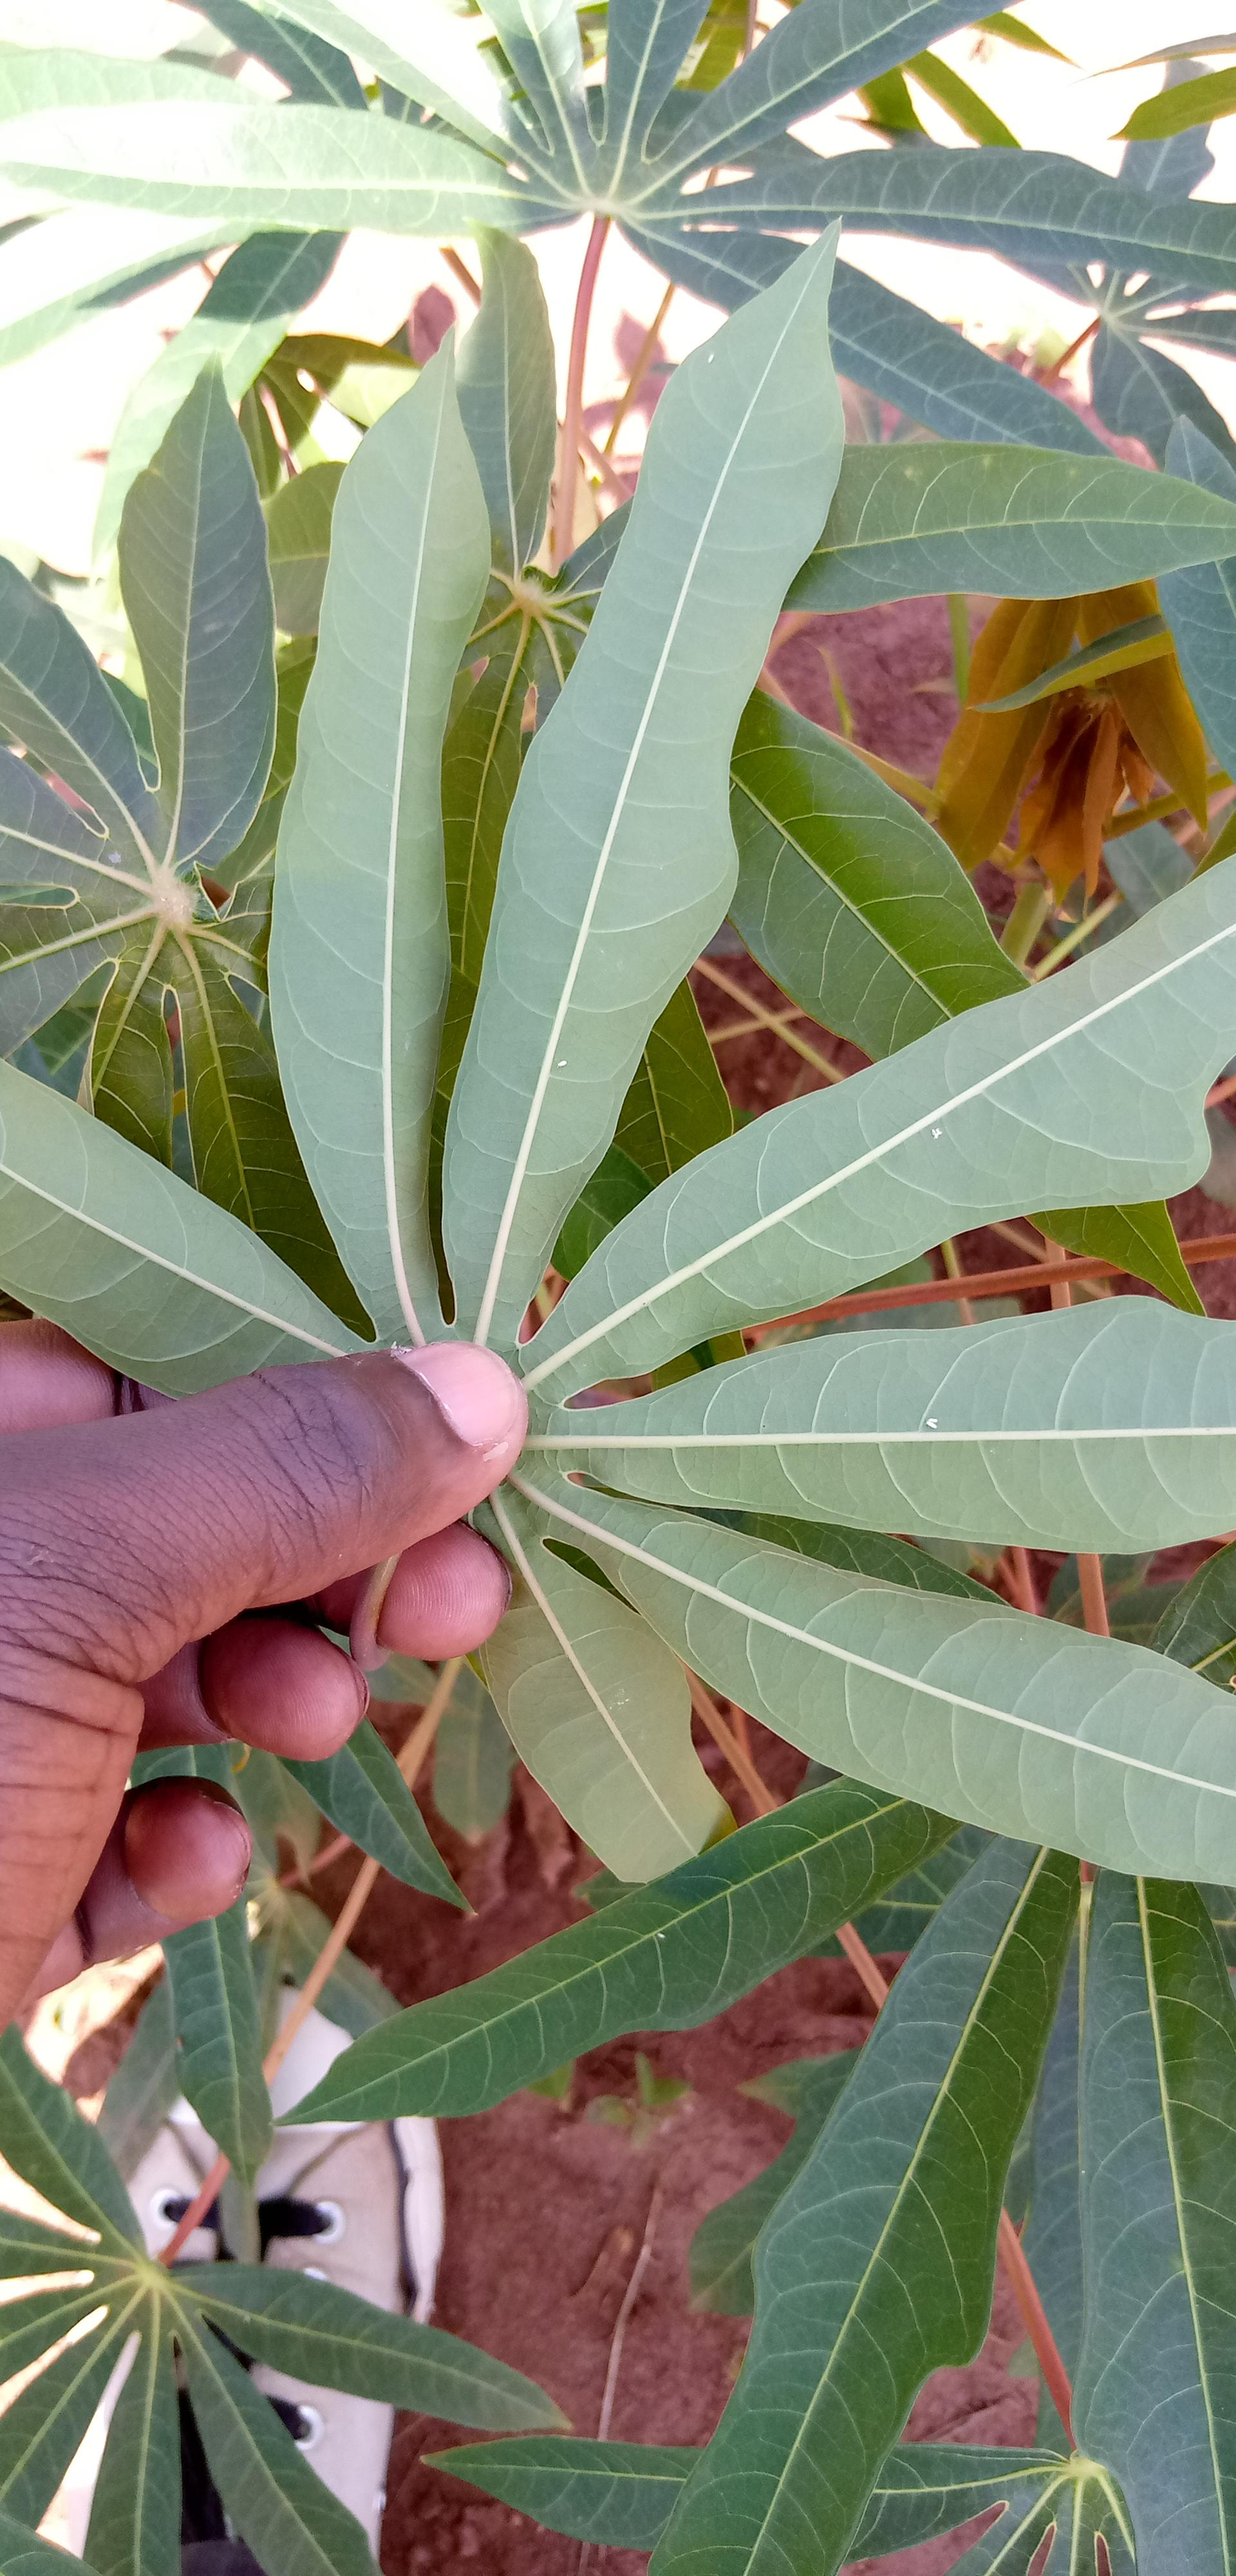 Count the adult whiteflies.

3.